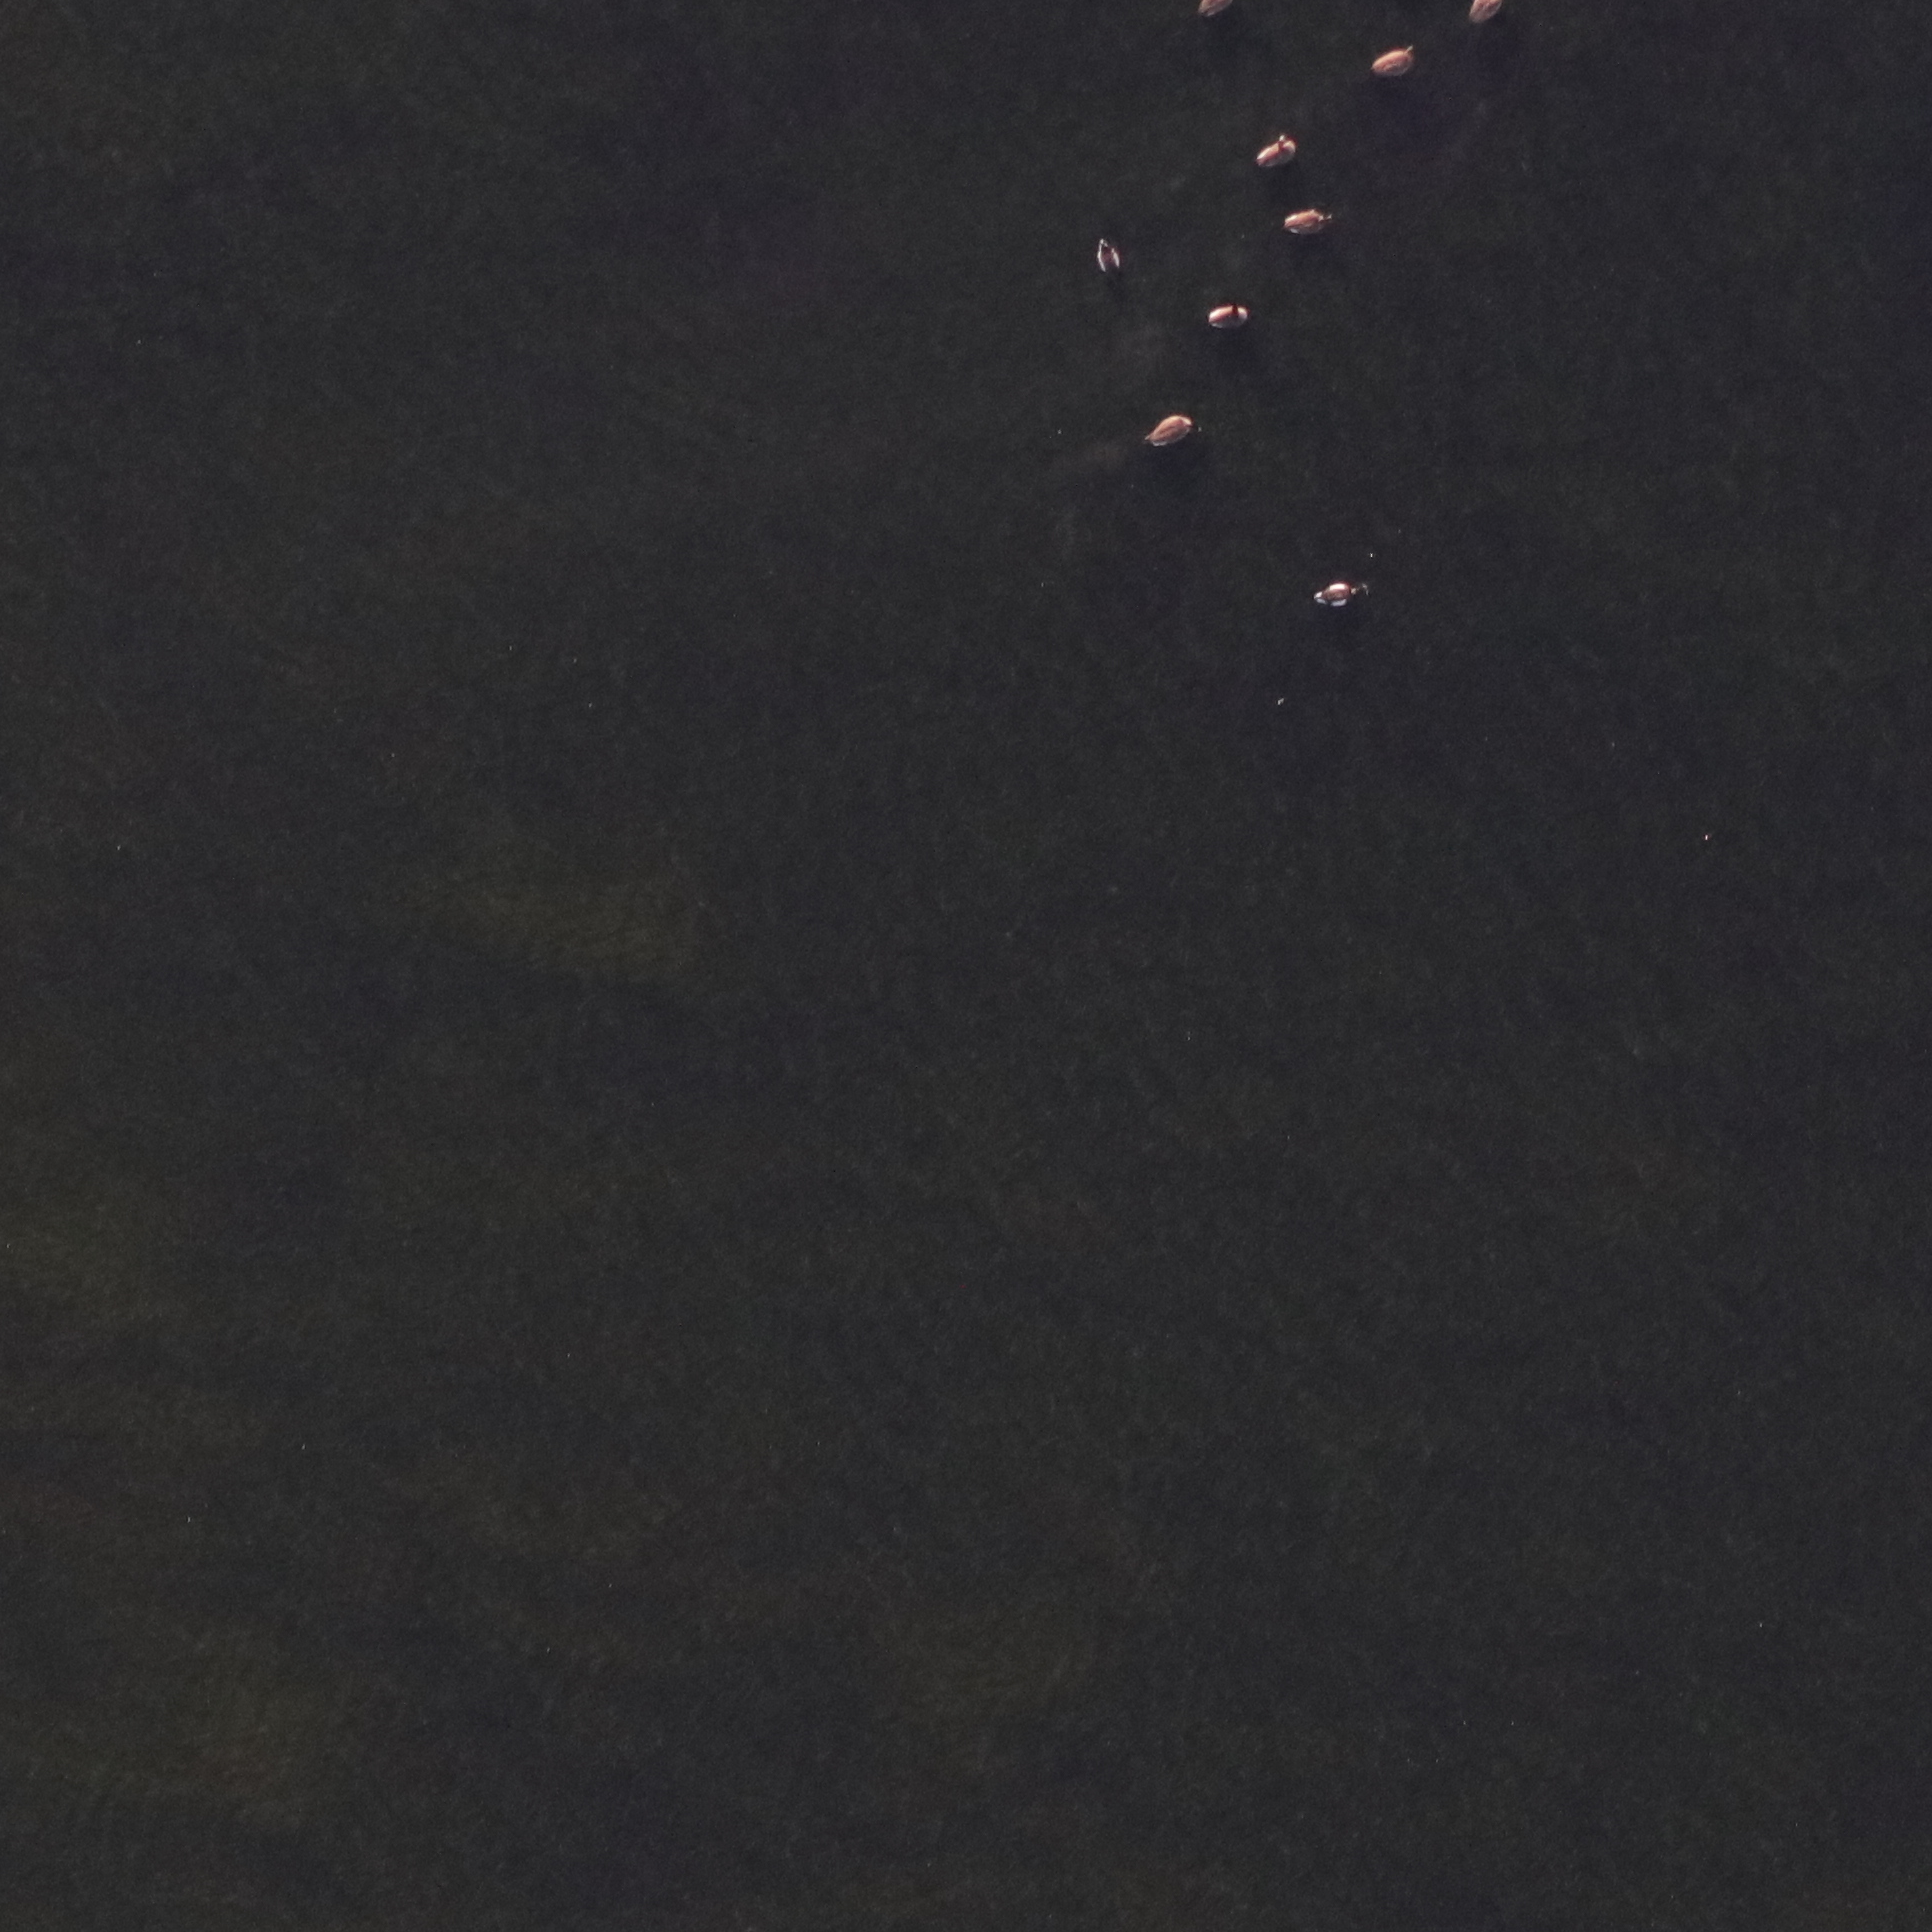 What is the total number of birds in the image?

8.